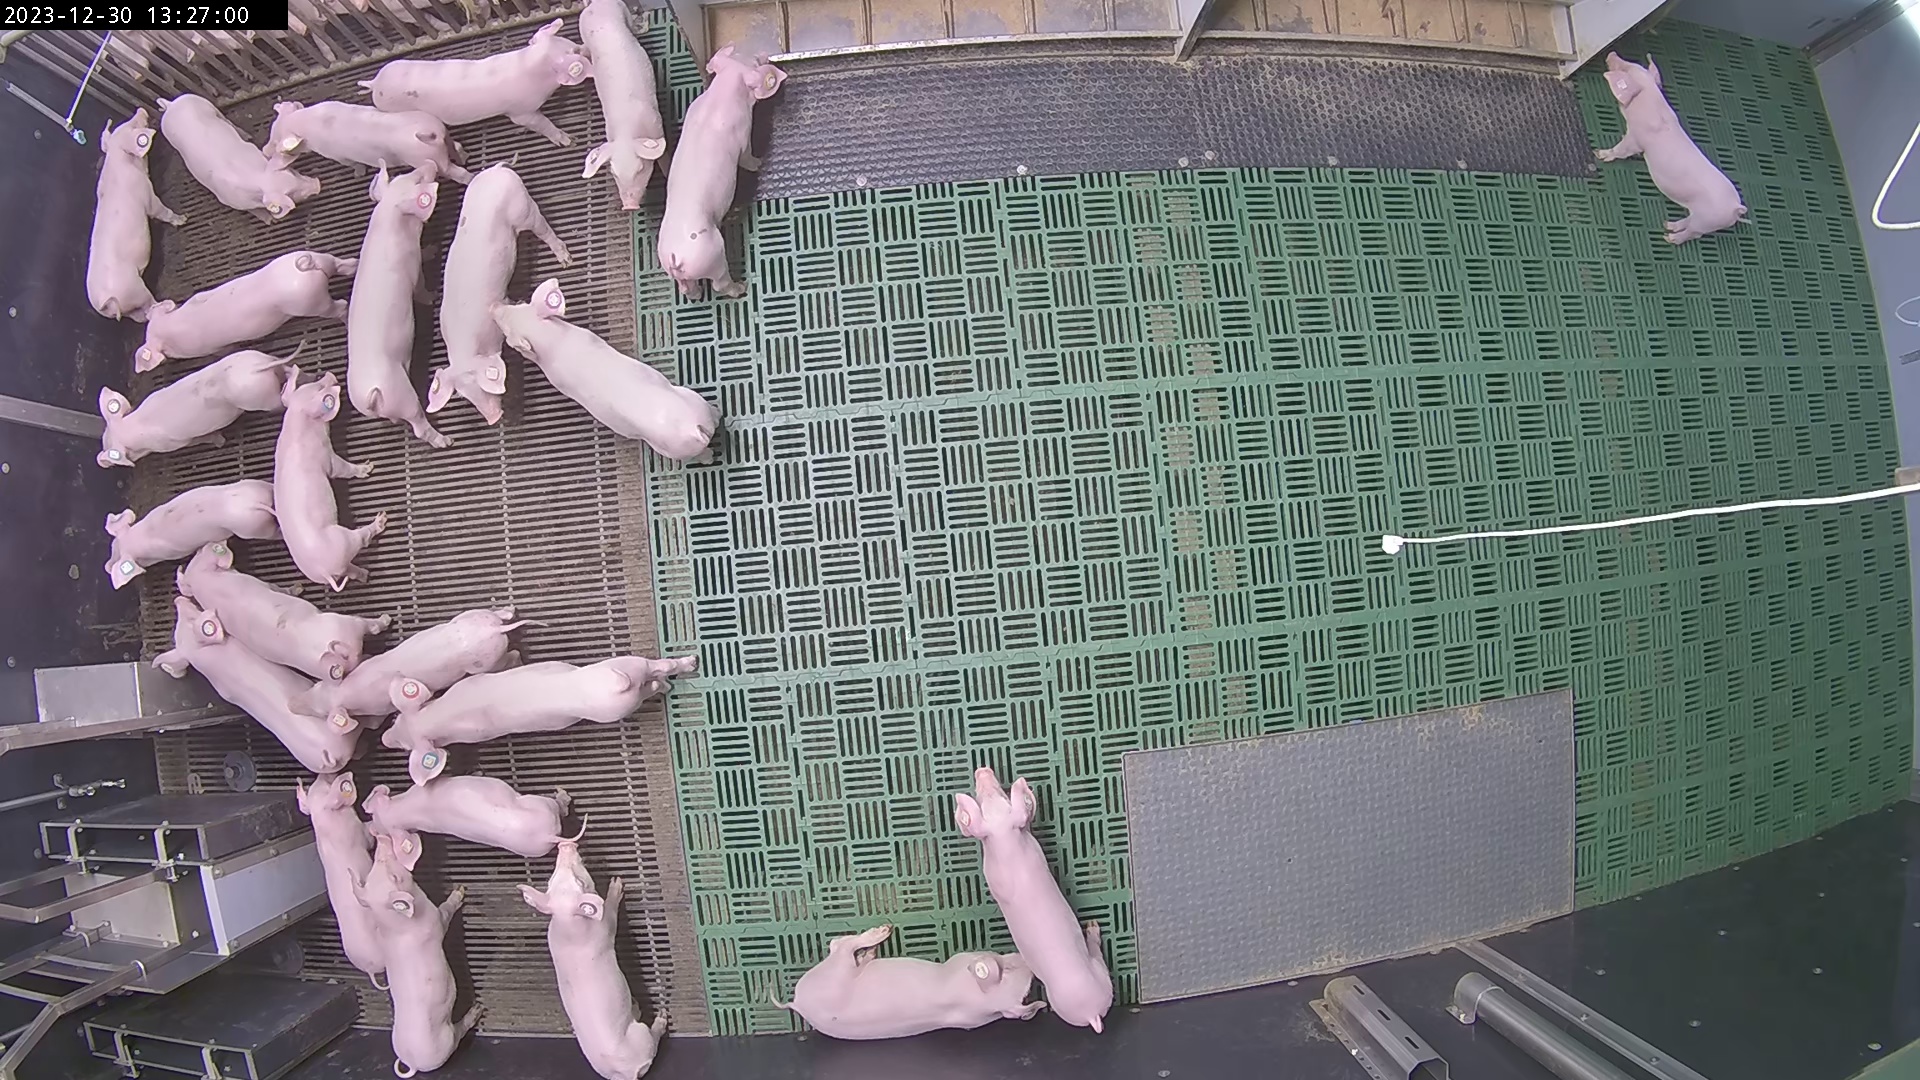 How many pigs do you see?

28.